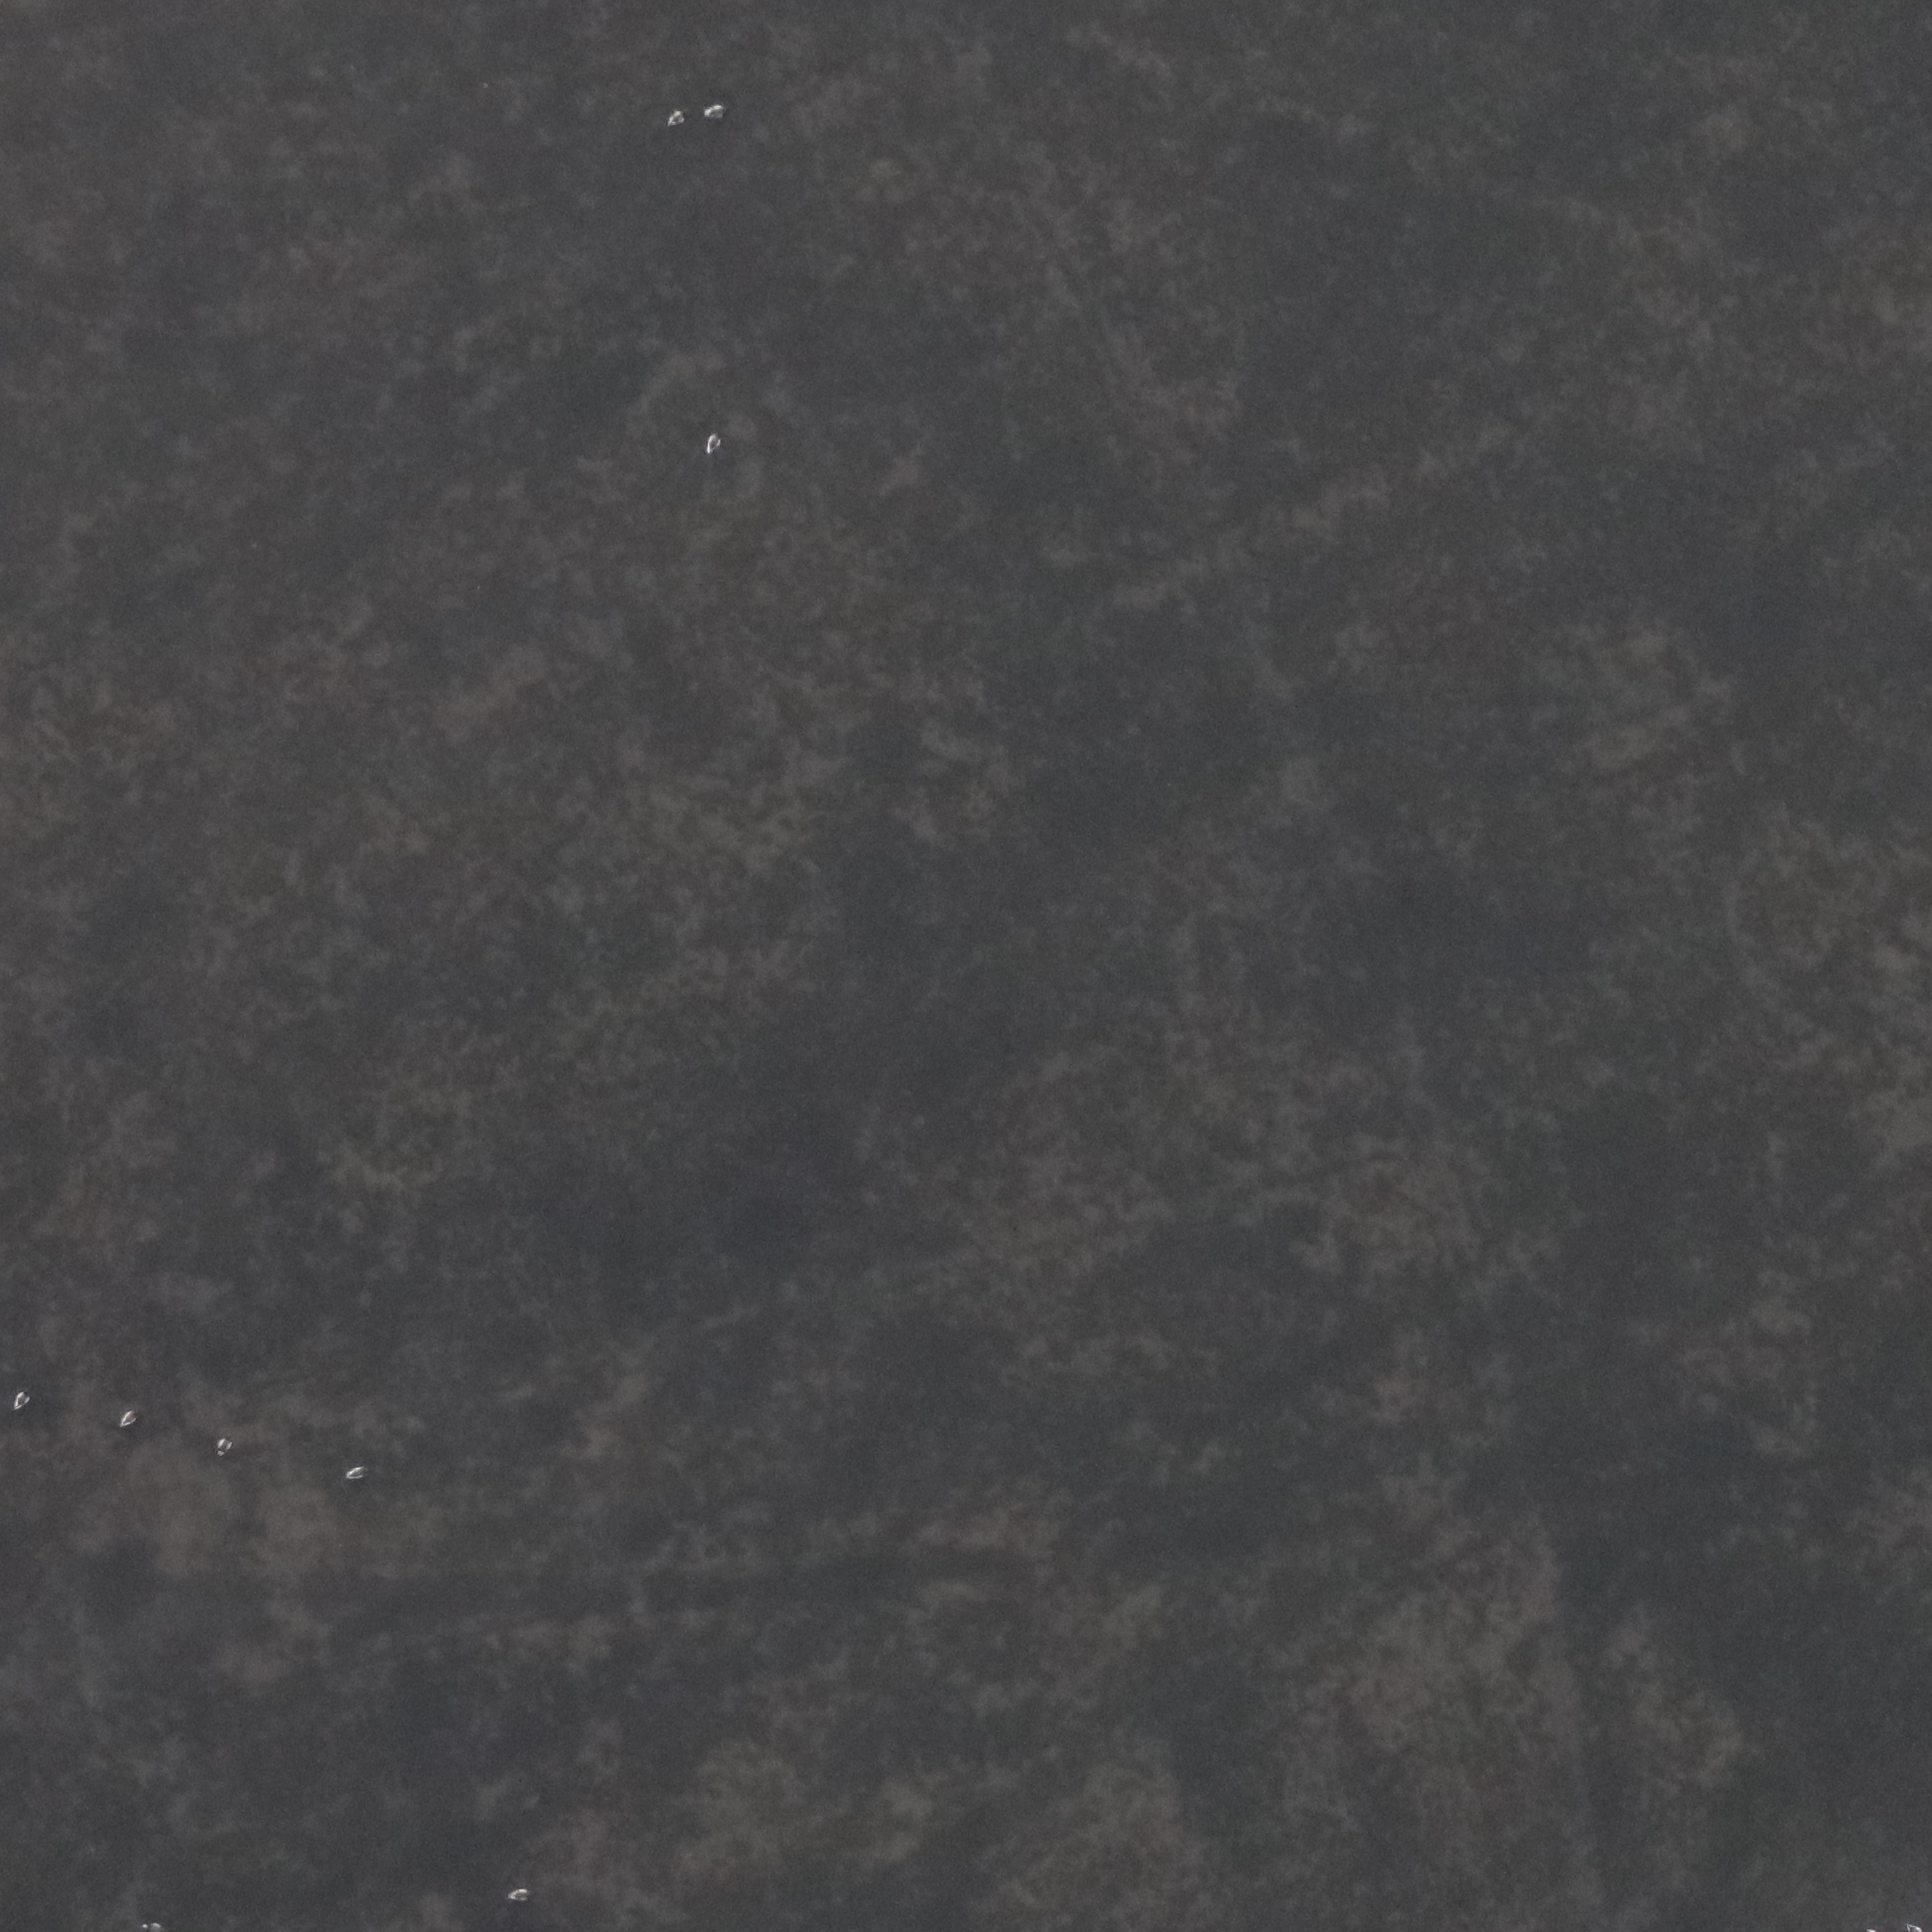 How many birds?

10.